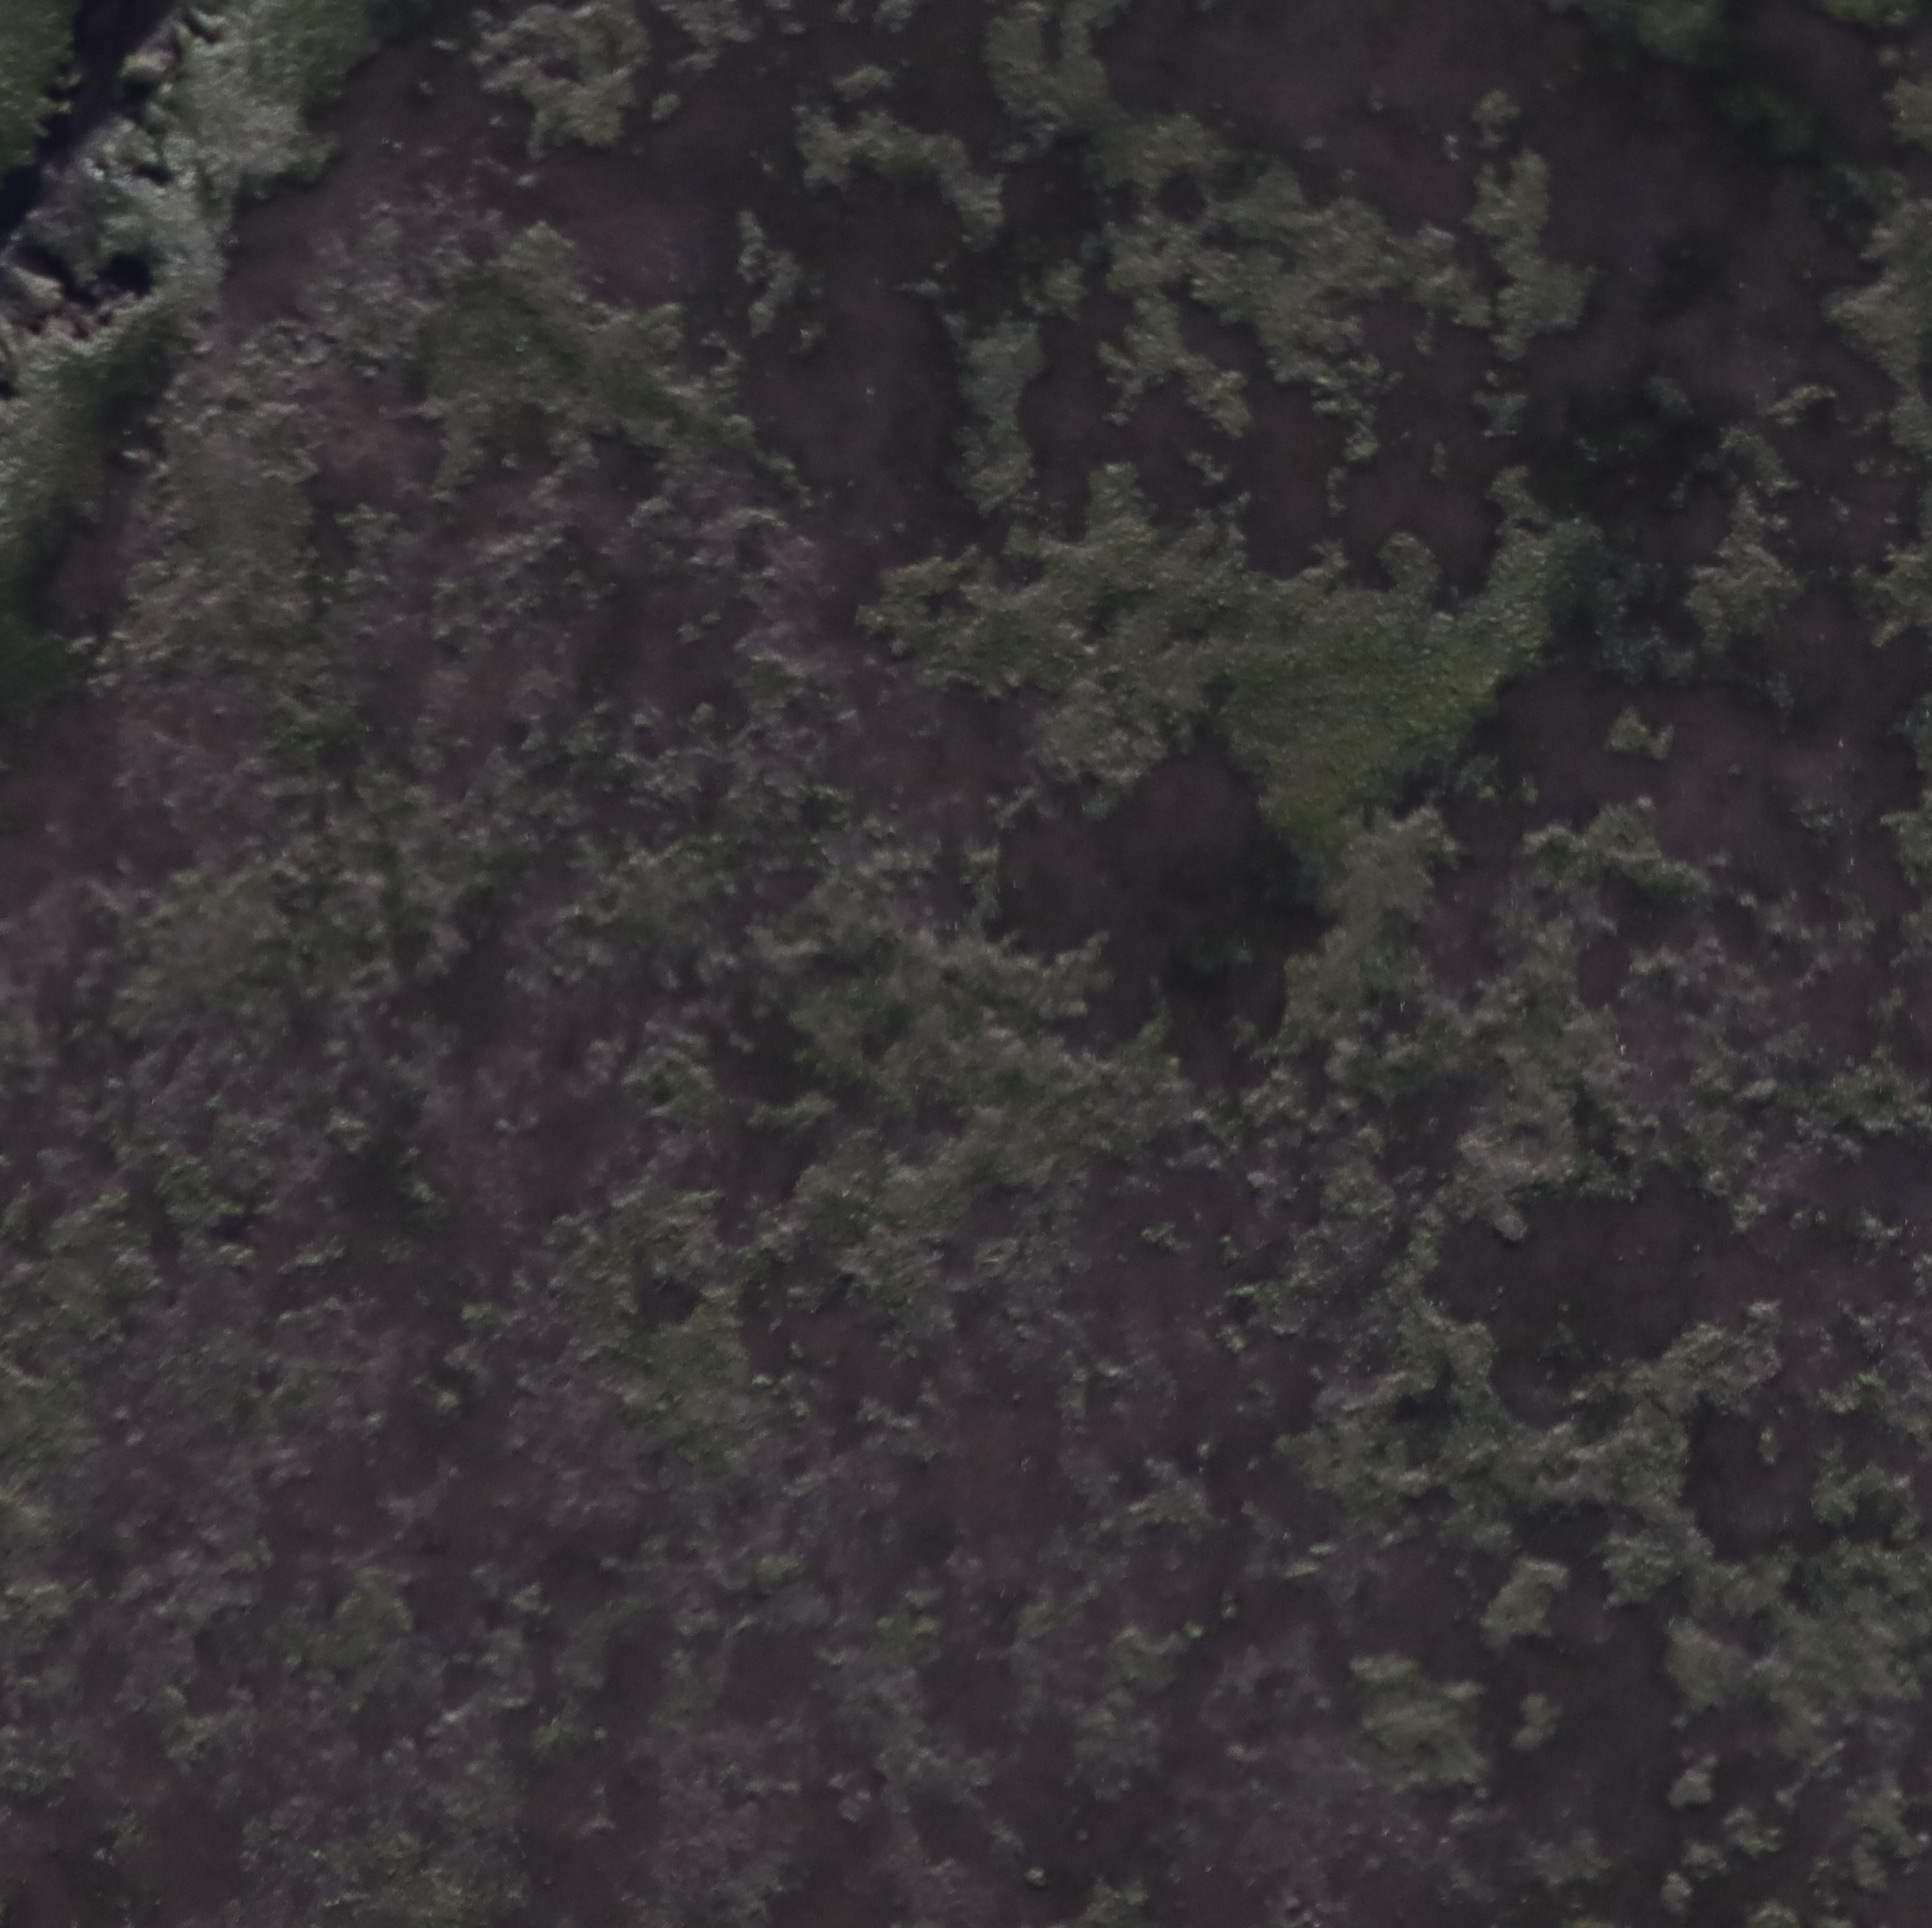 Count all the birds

0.